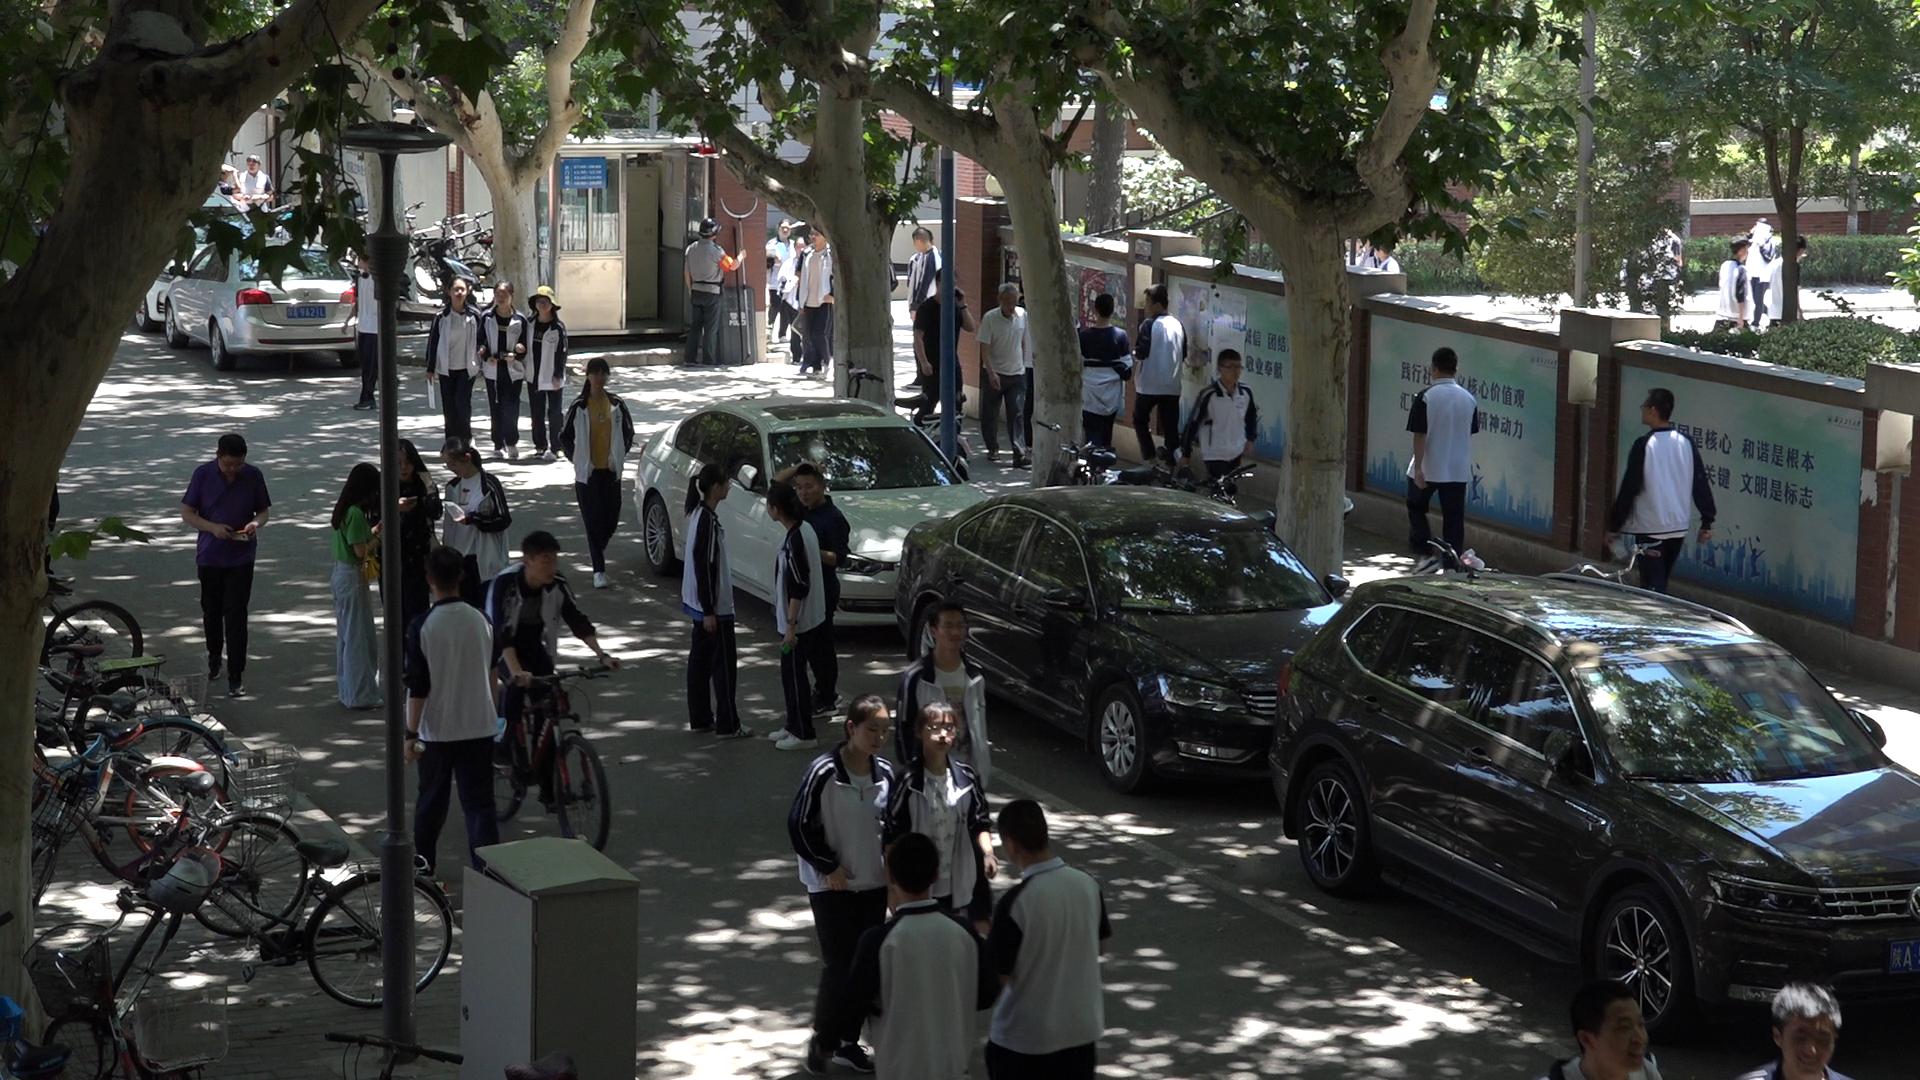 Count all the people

40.